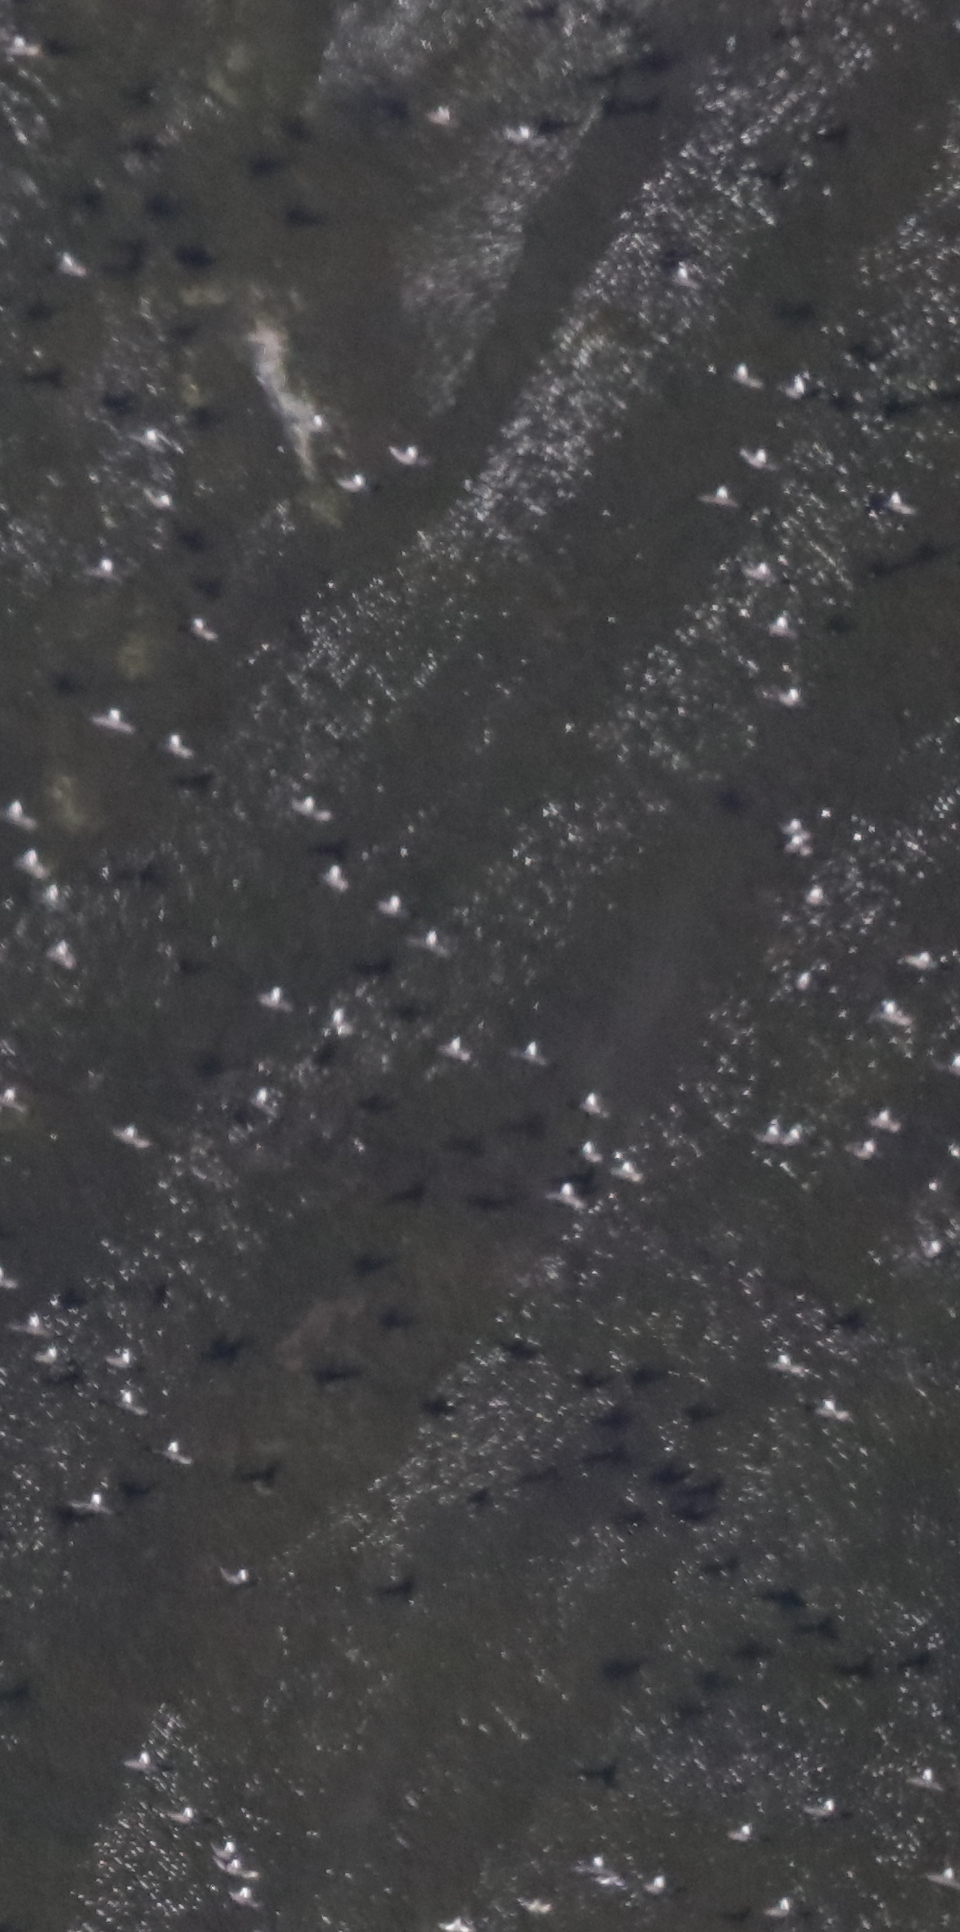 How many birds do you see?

76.